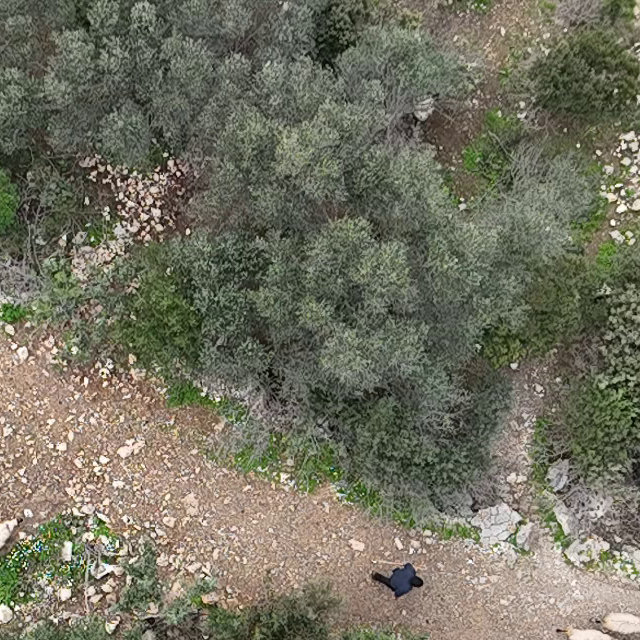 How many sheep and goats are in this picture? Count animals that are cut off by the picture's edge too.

3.